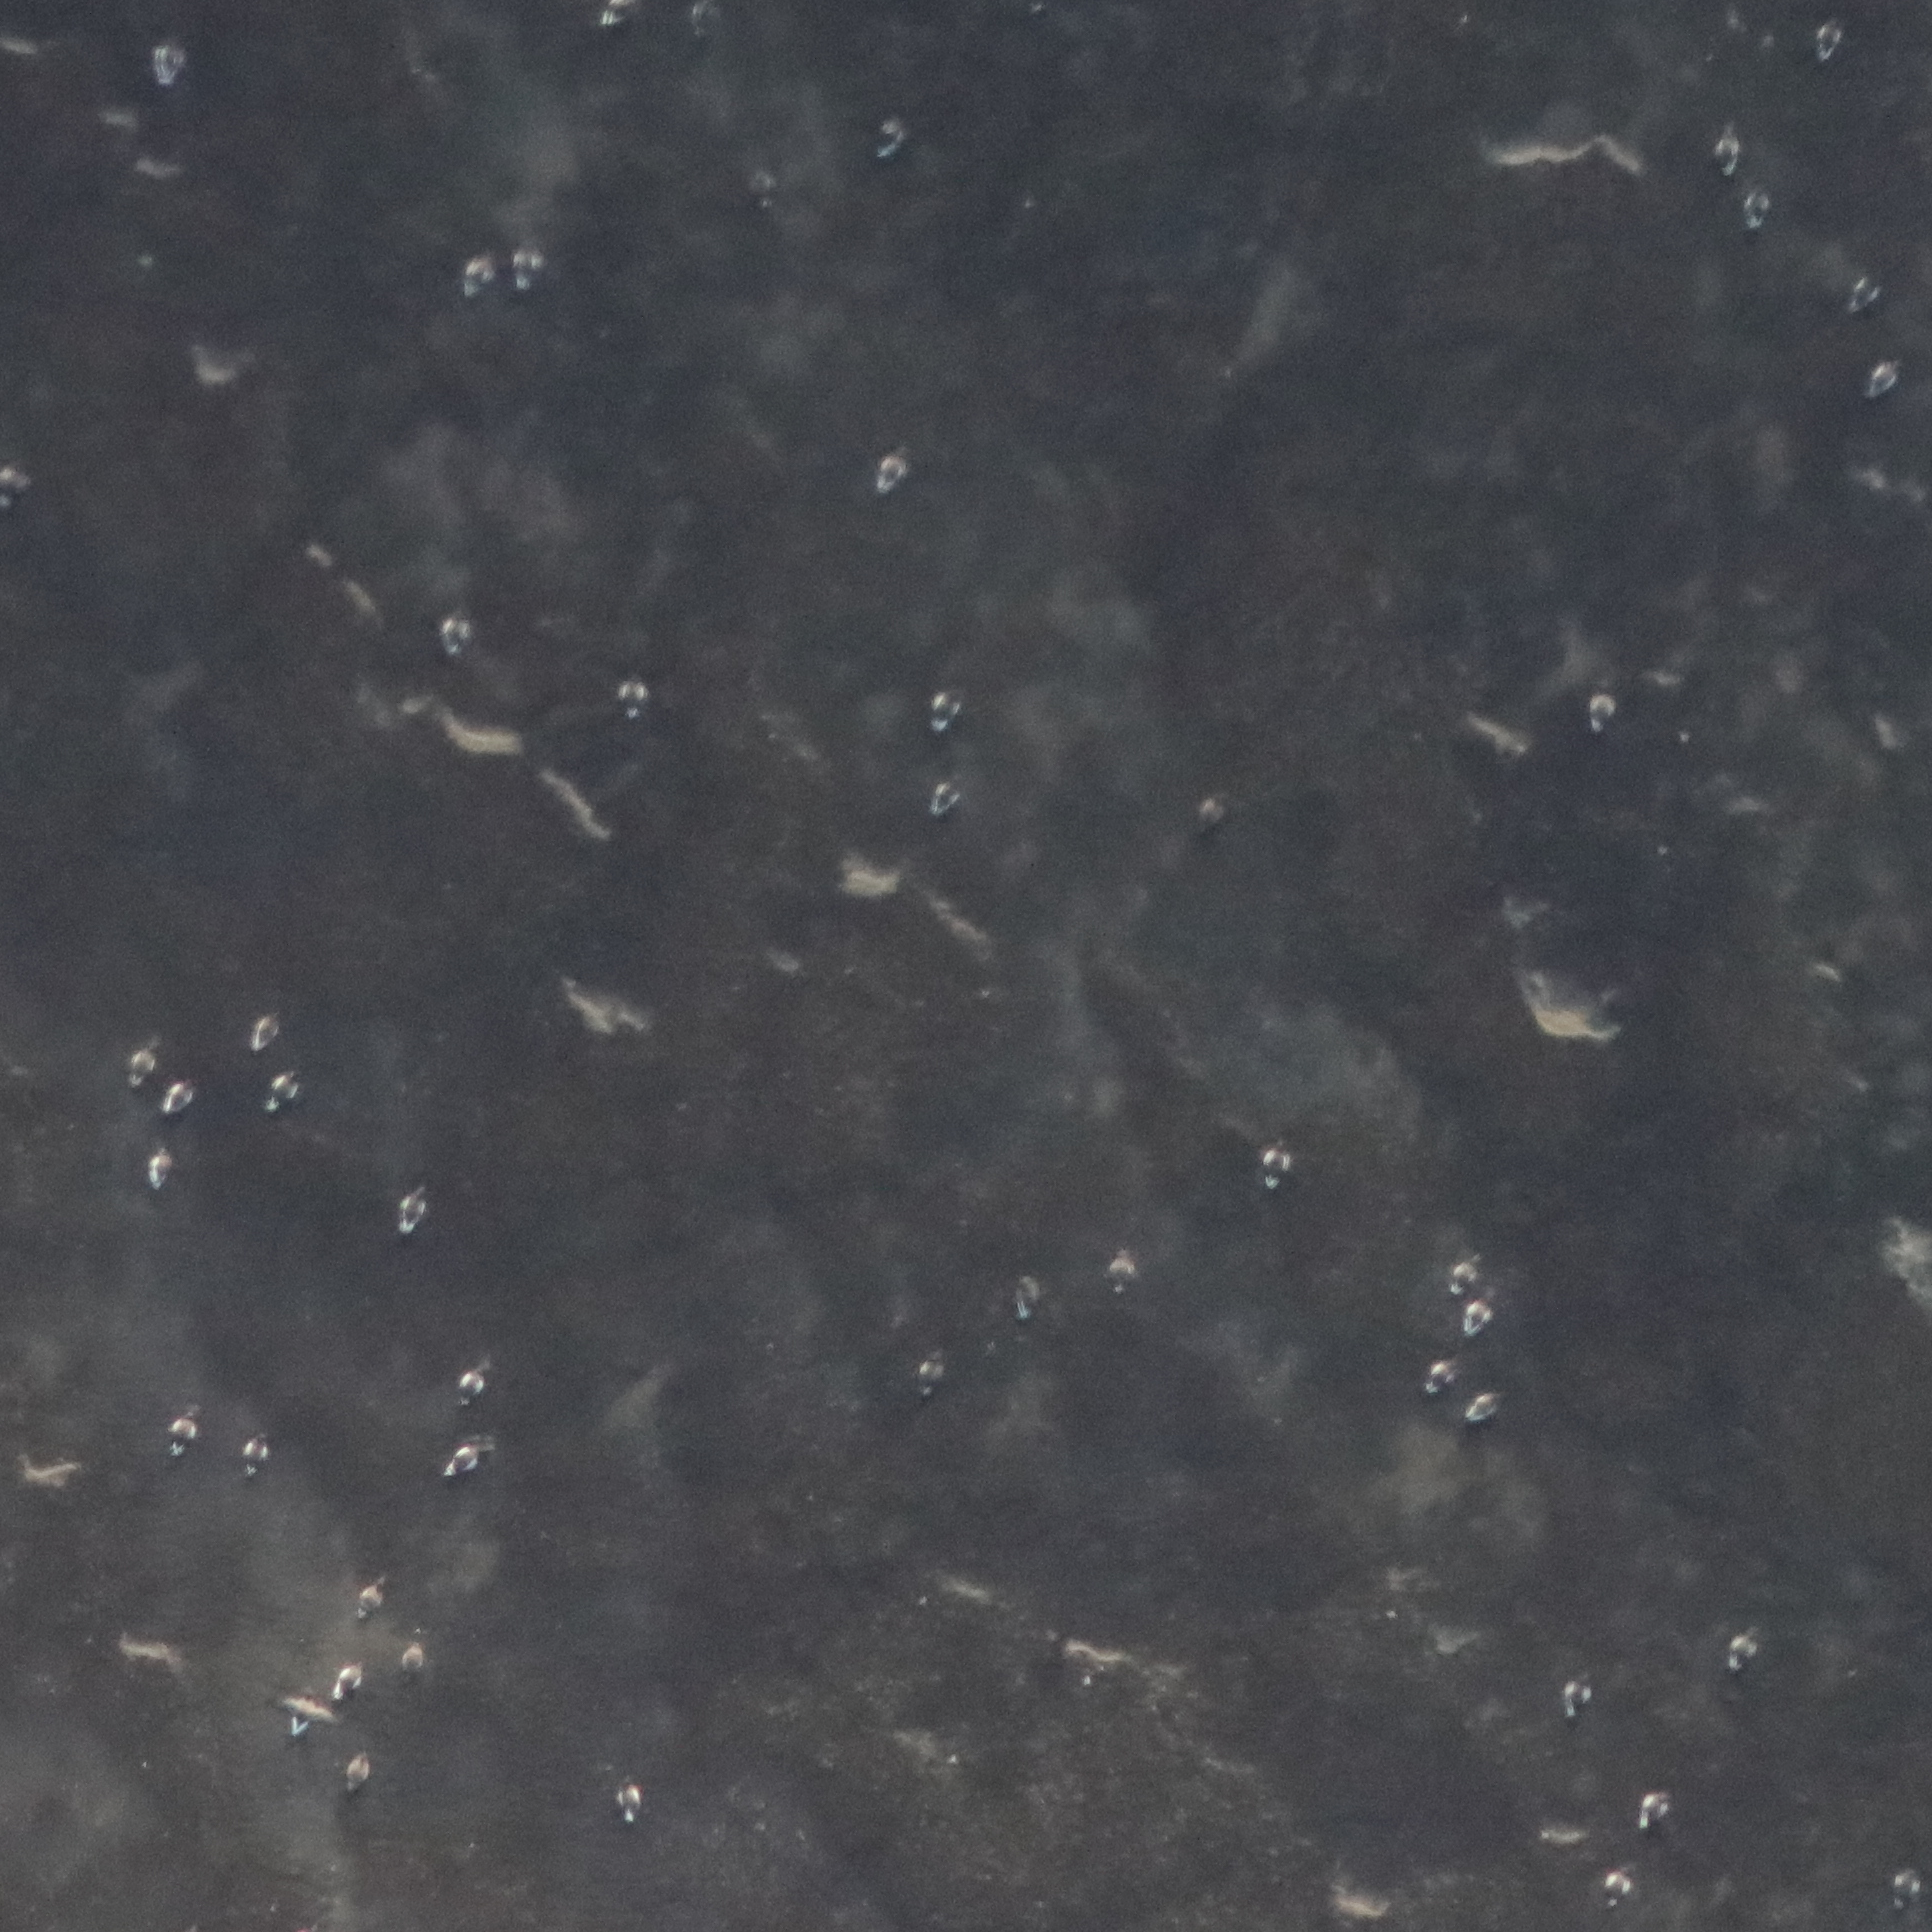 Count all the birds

49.